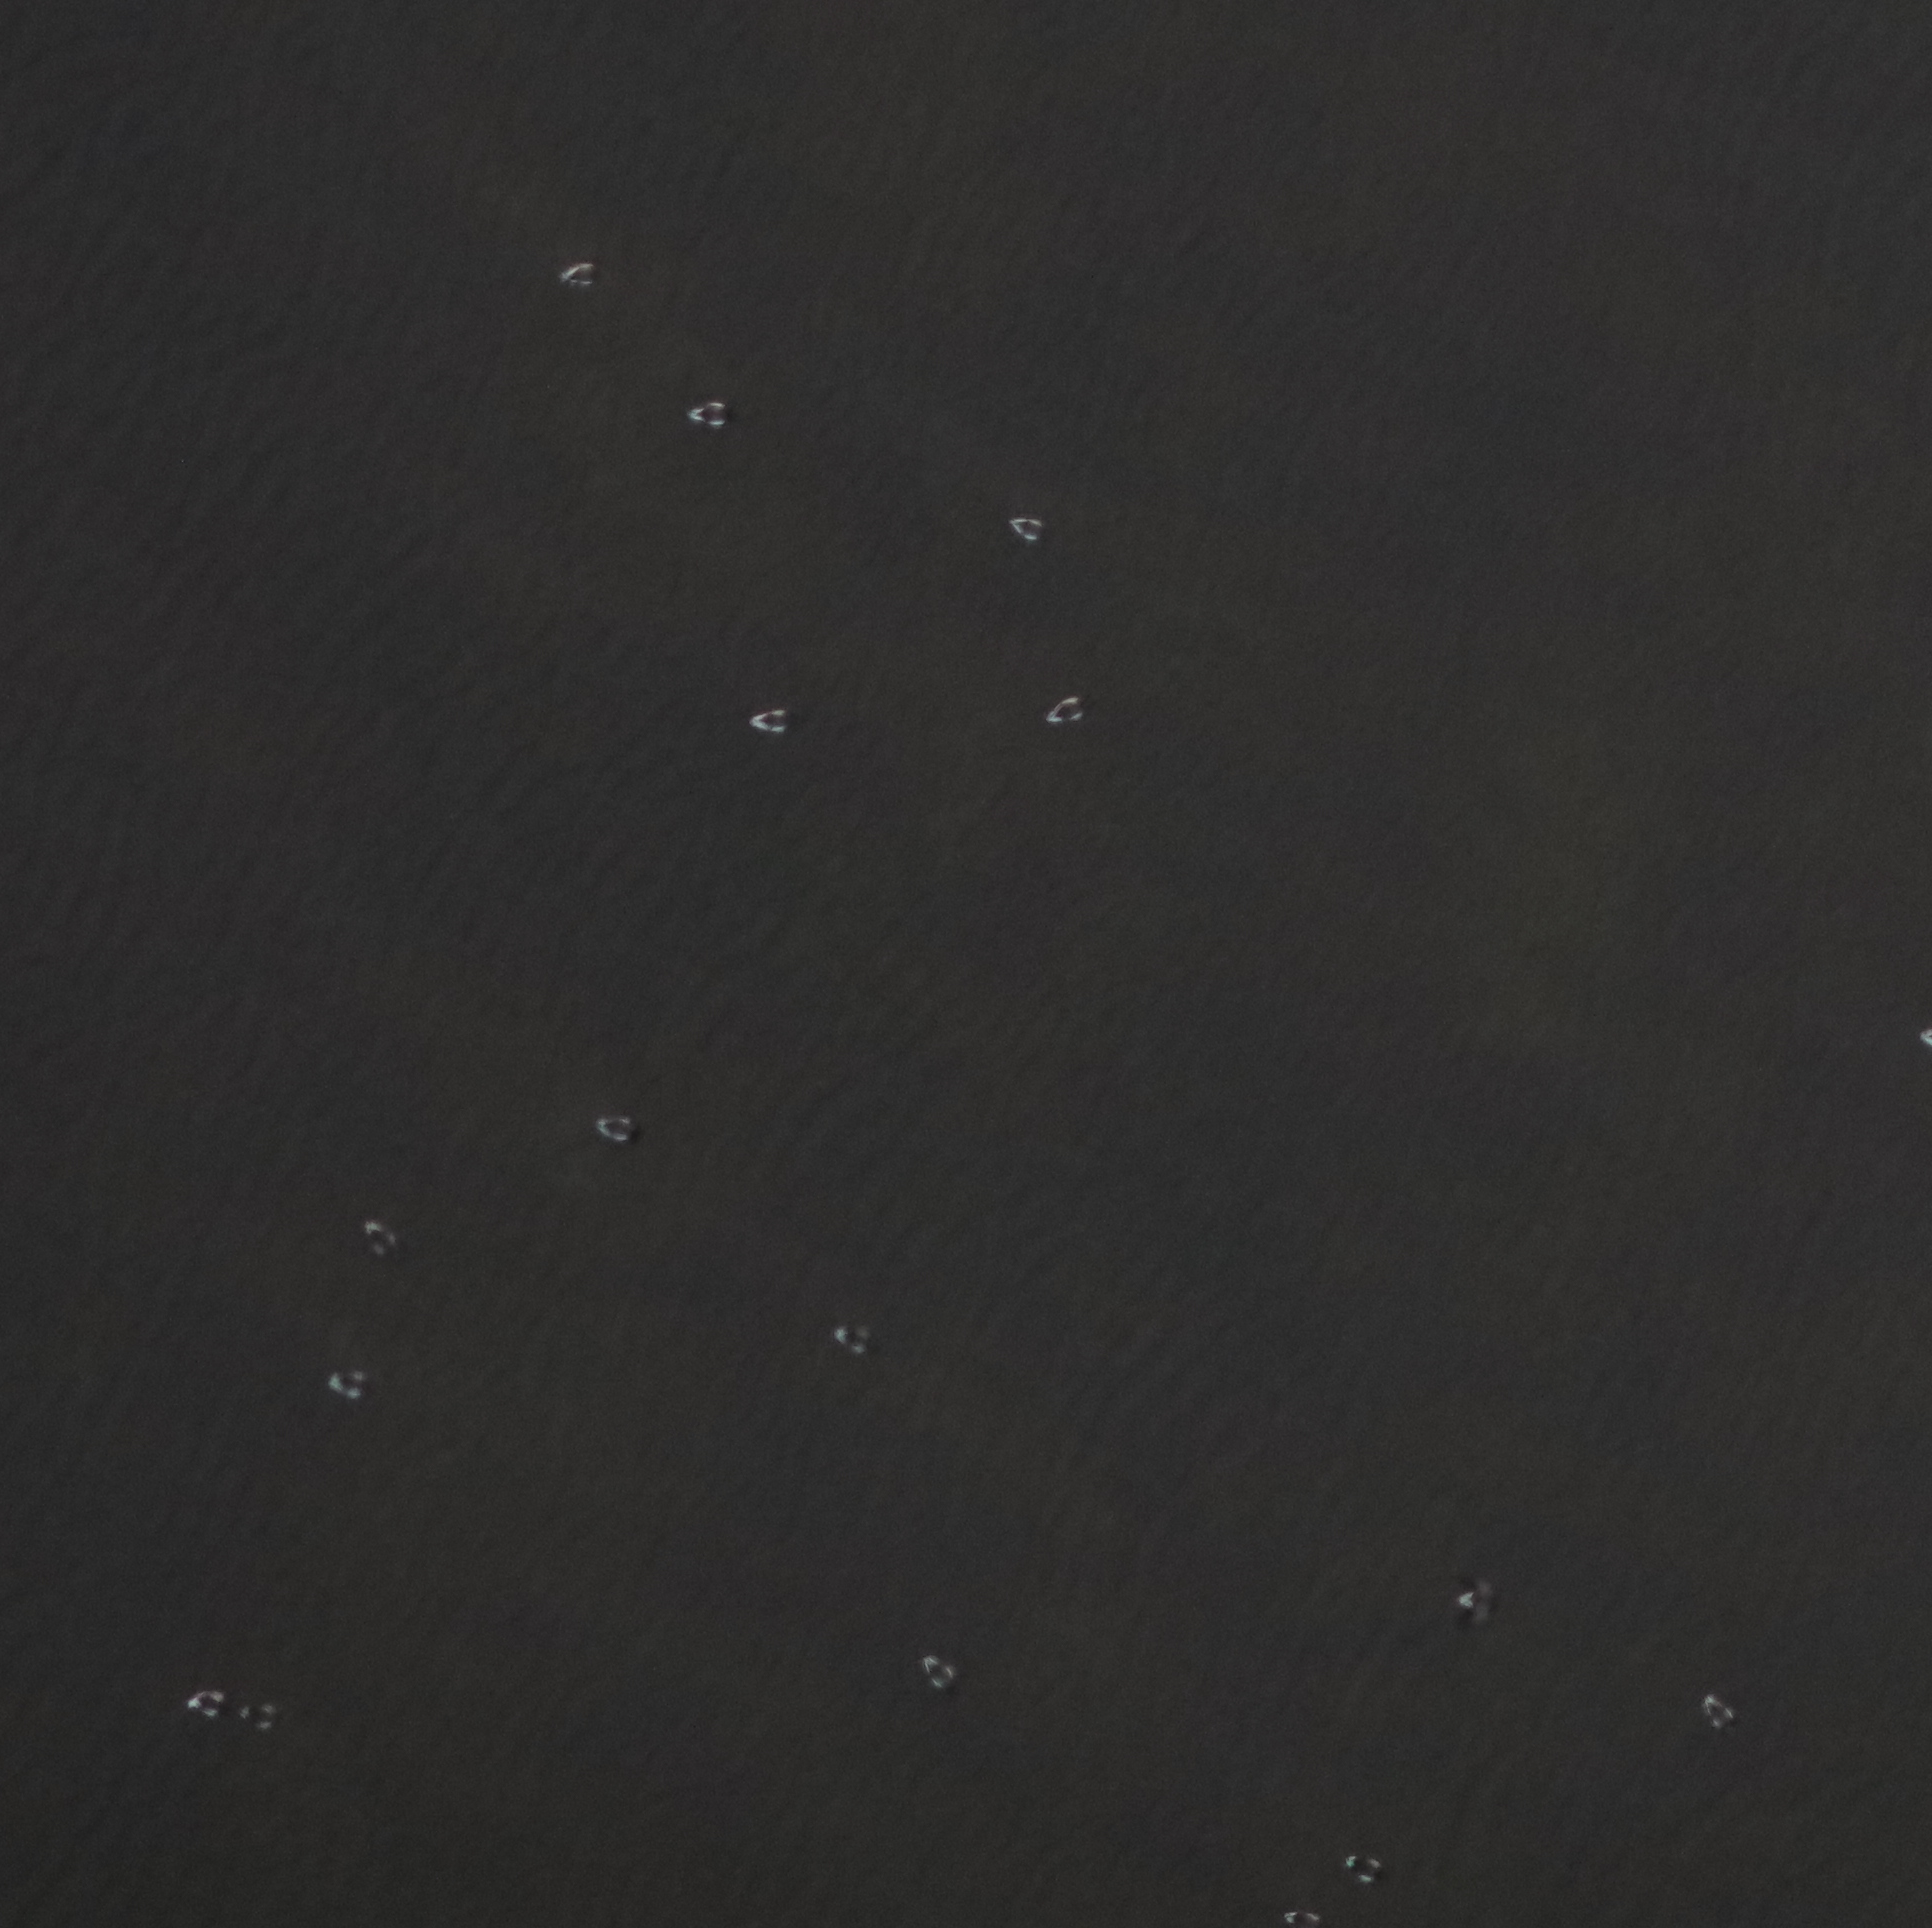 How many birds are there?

15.